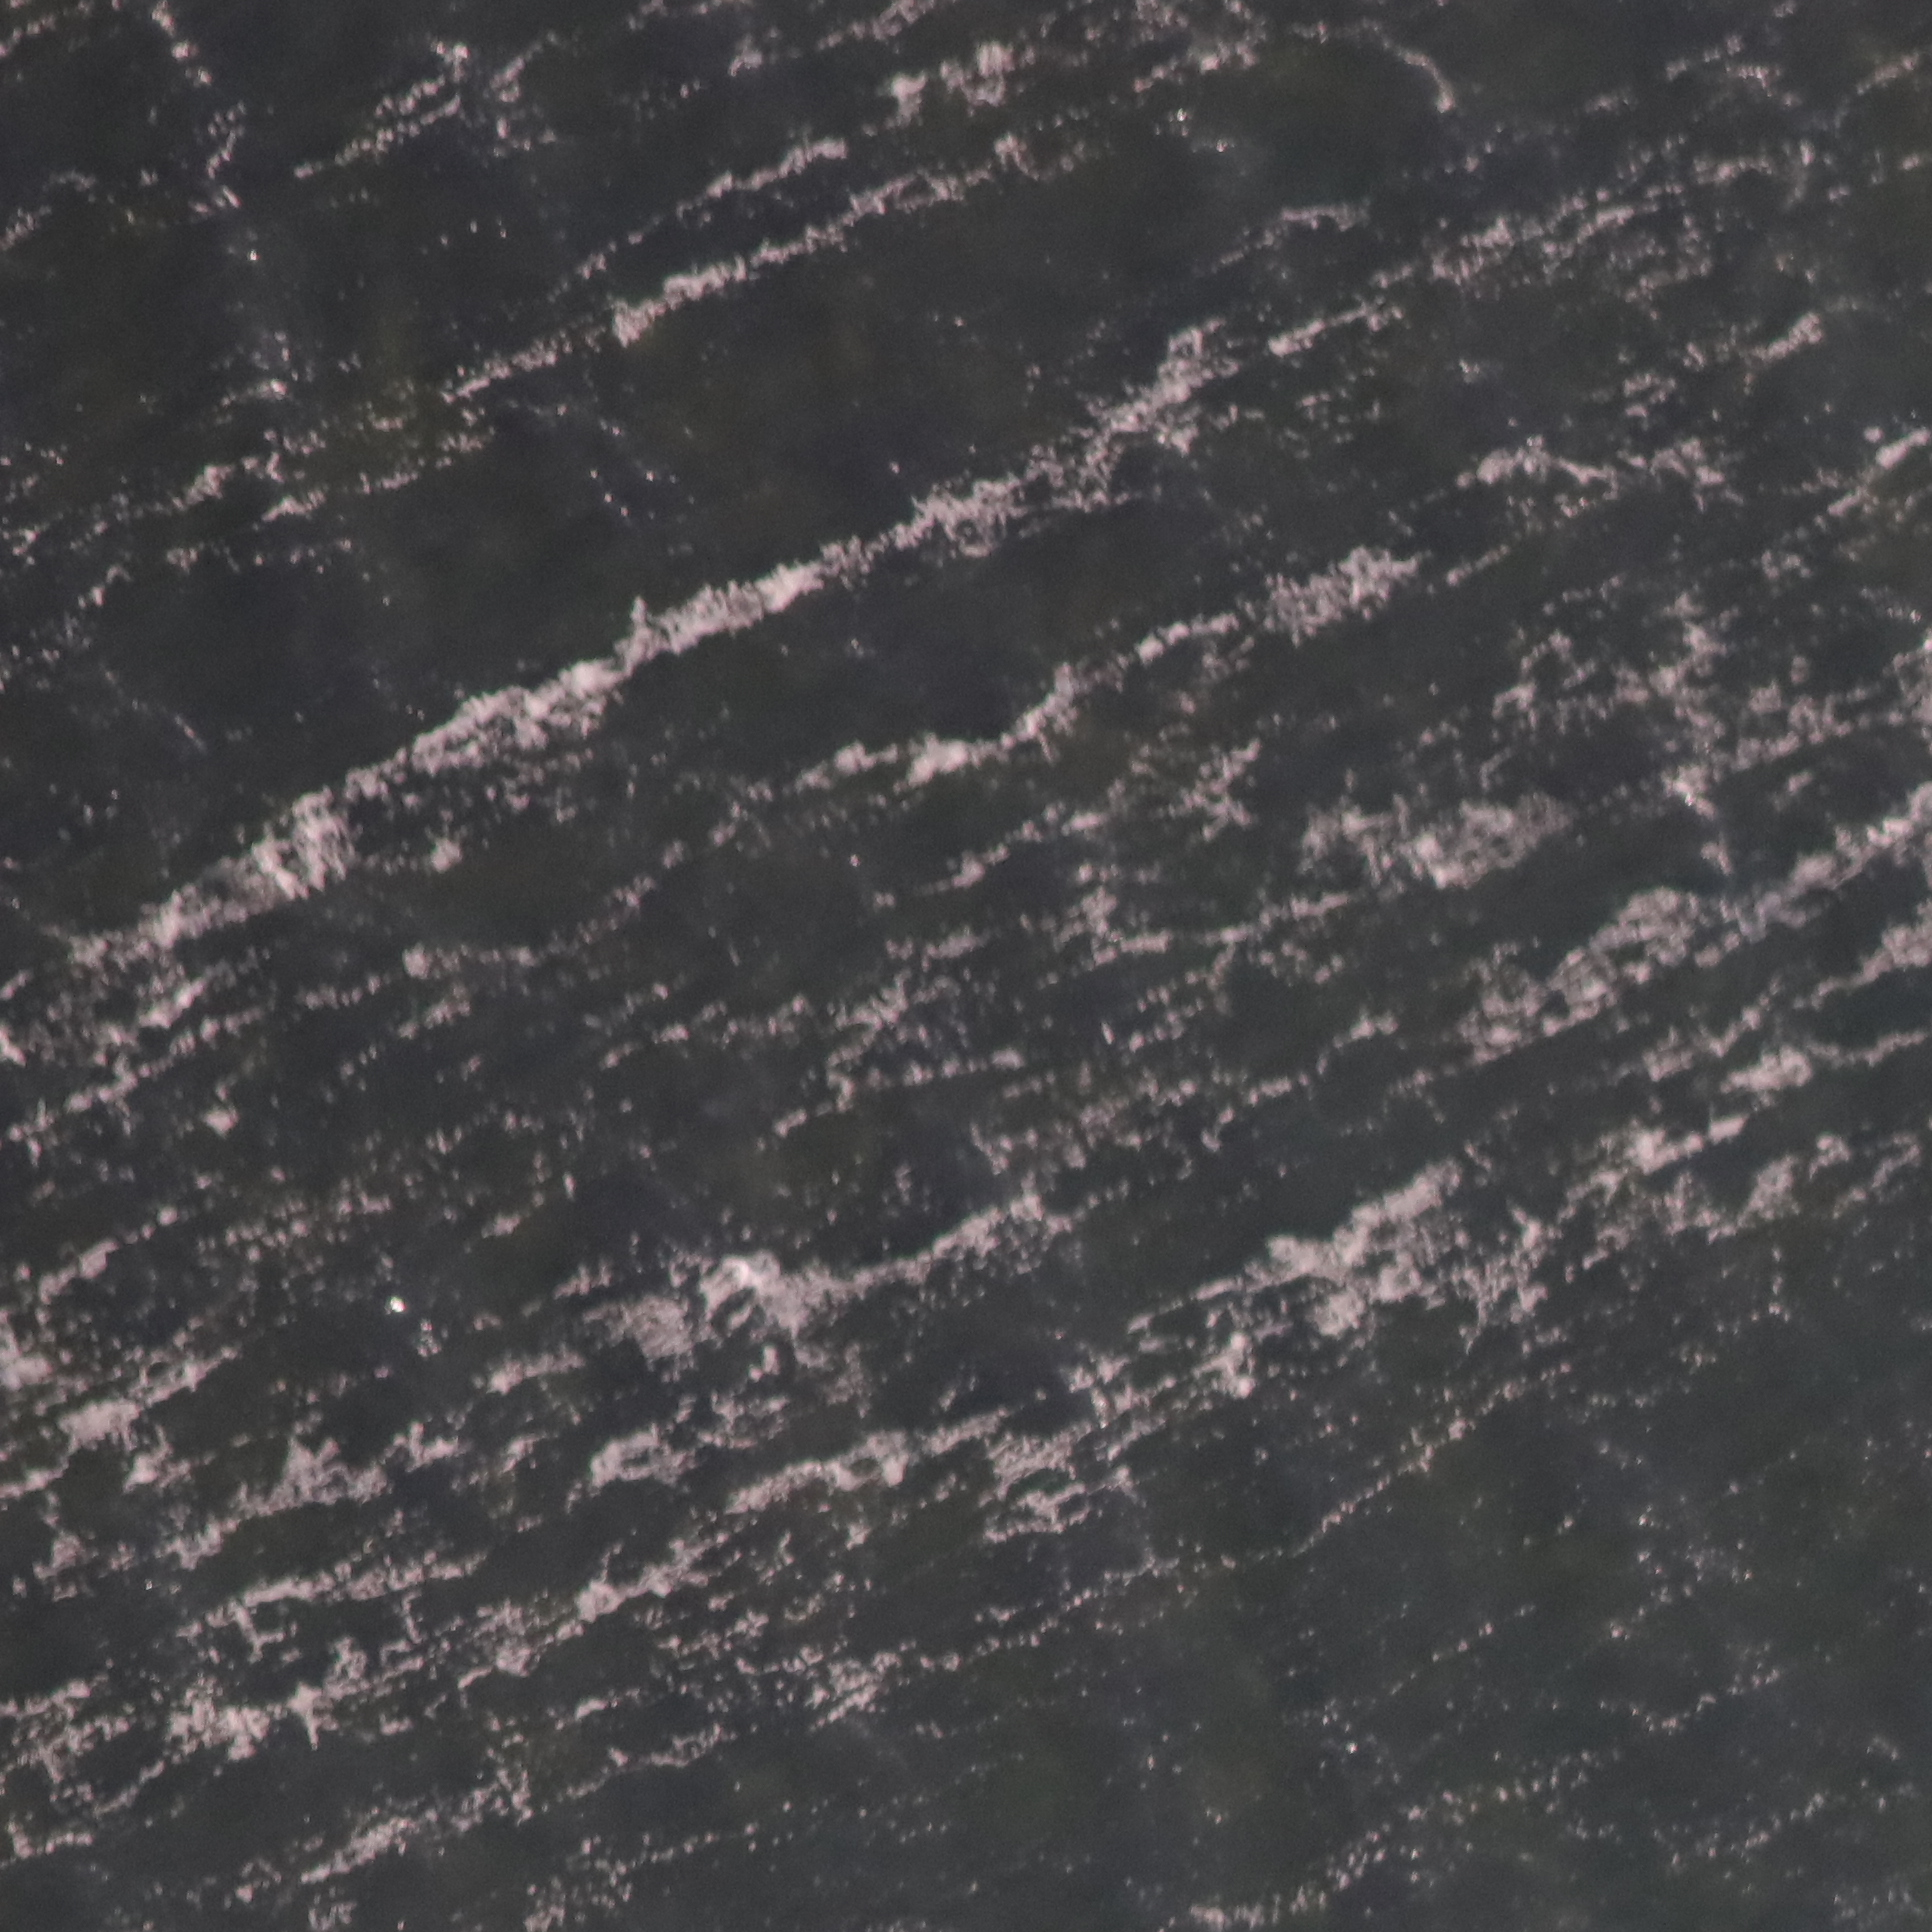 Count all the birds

0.